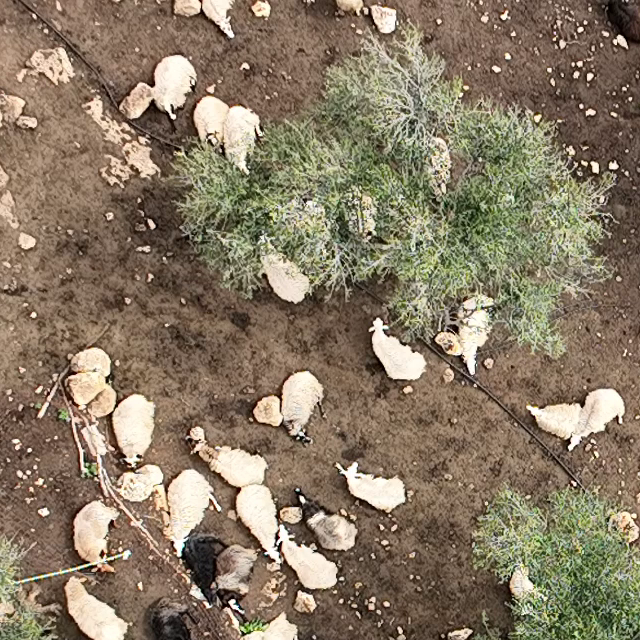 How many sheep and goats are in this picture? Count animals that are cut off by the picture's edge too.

28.